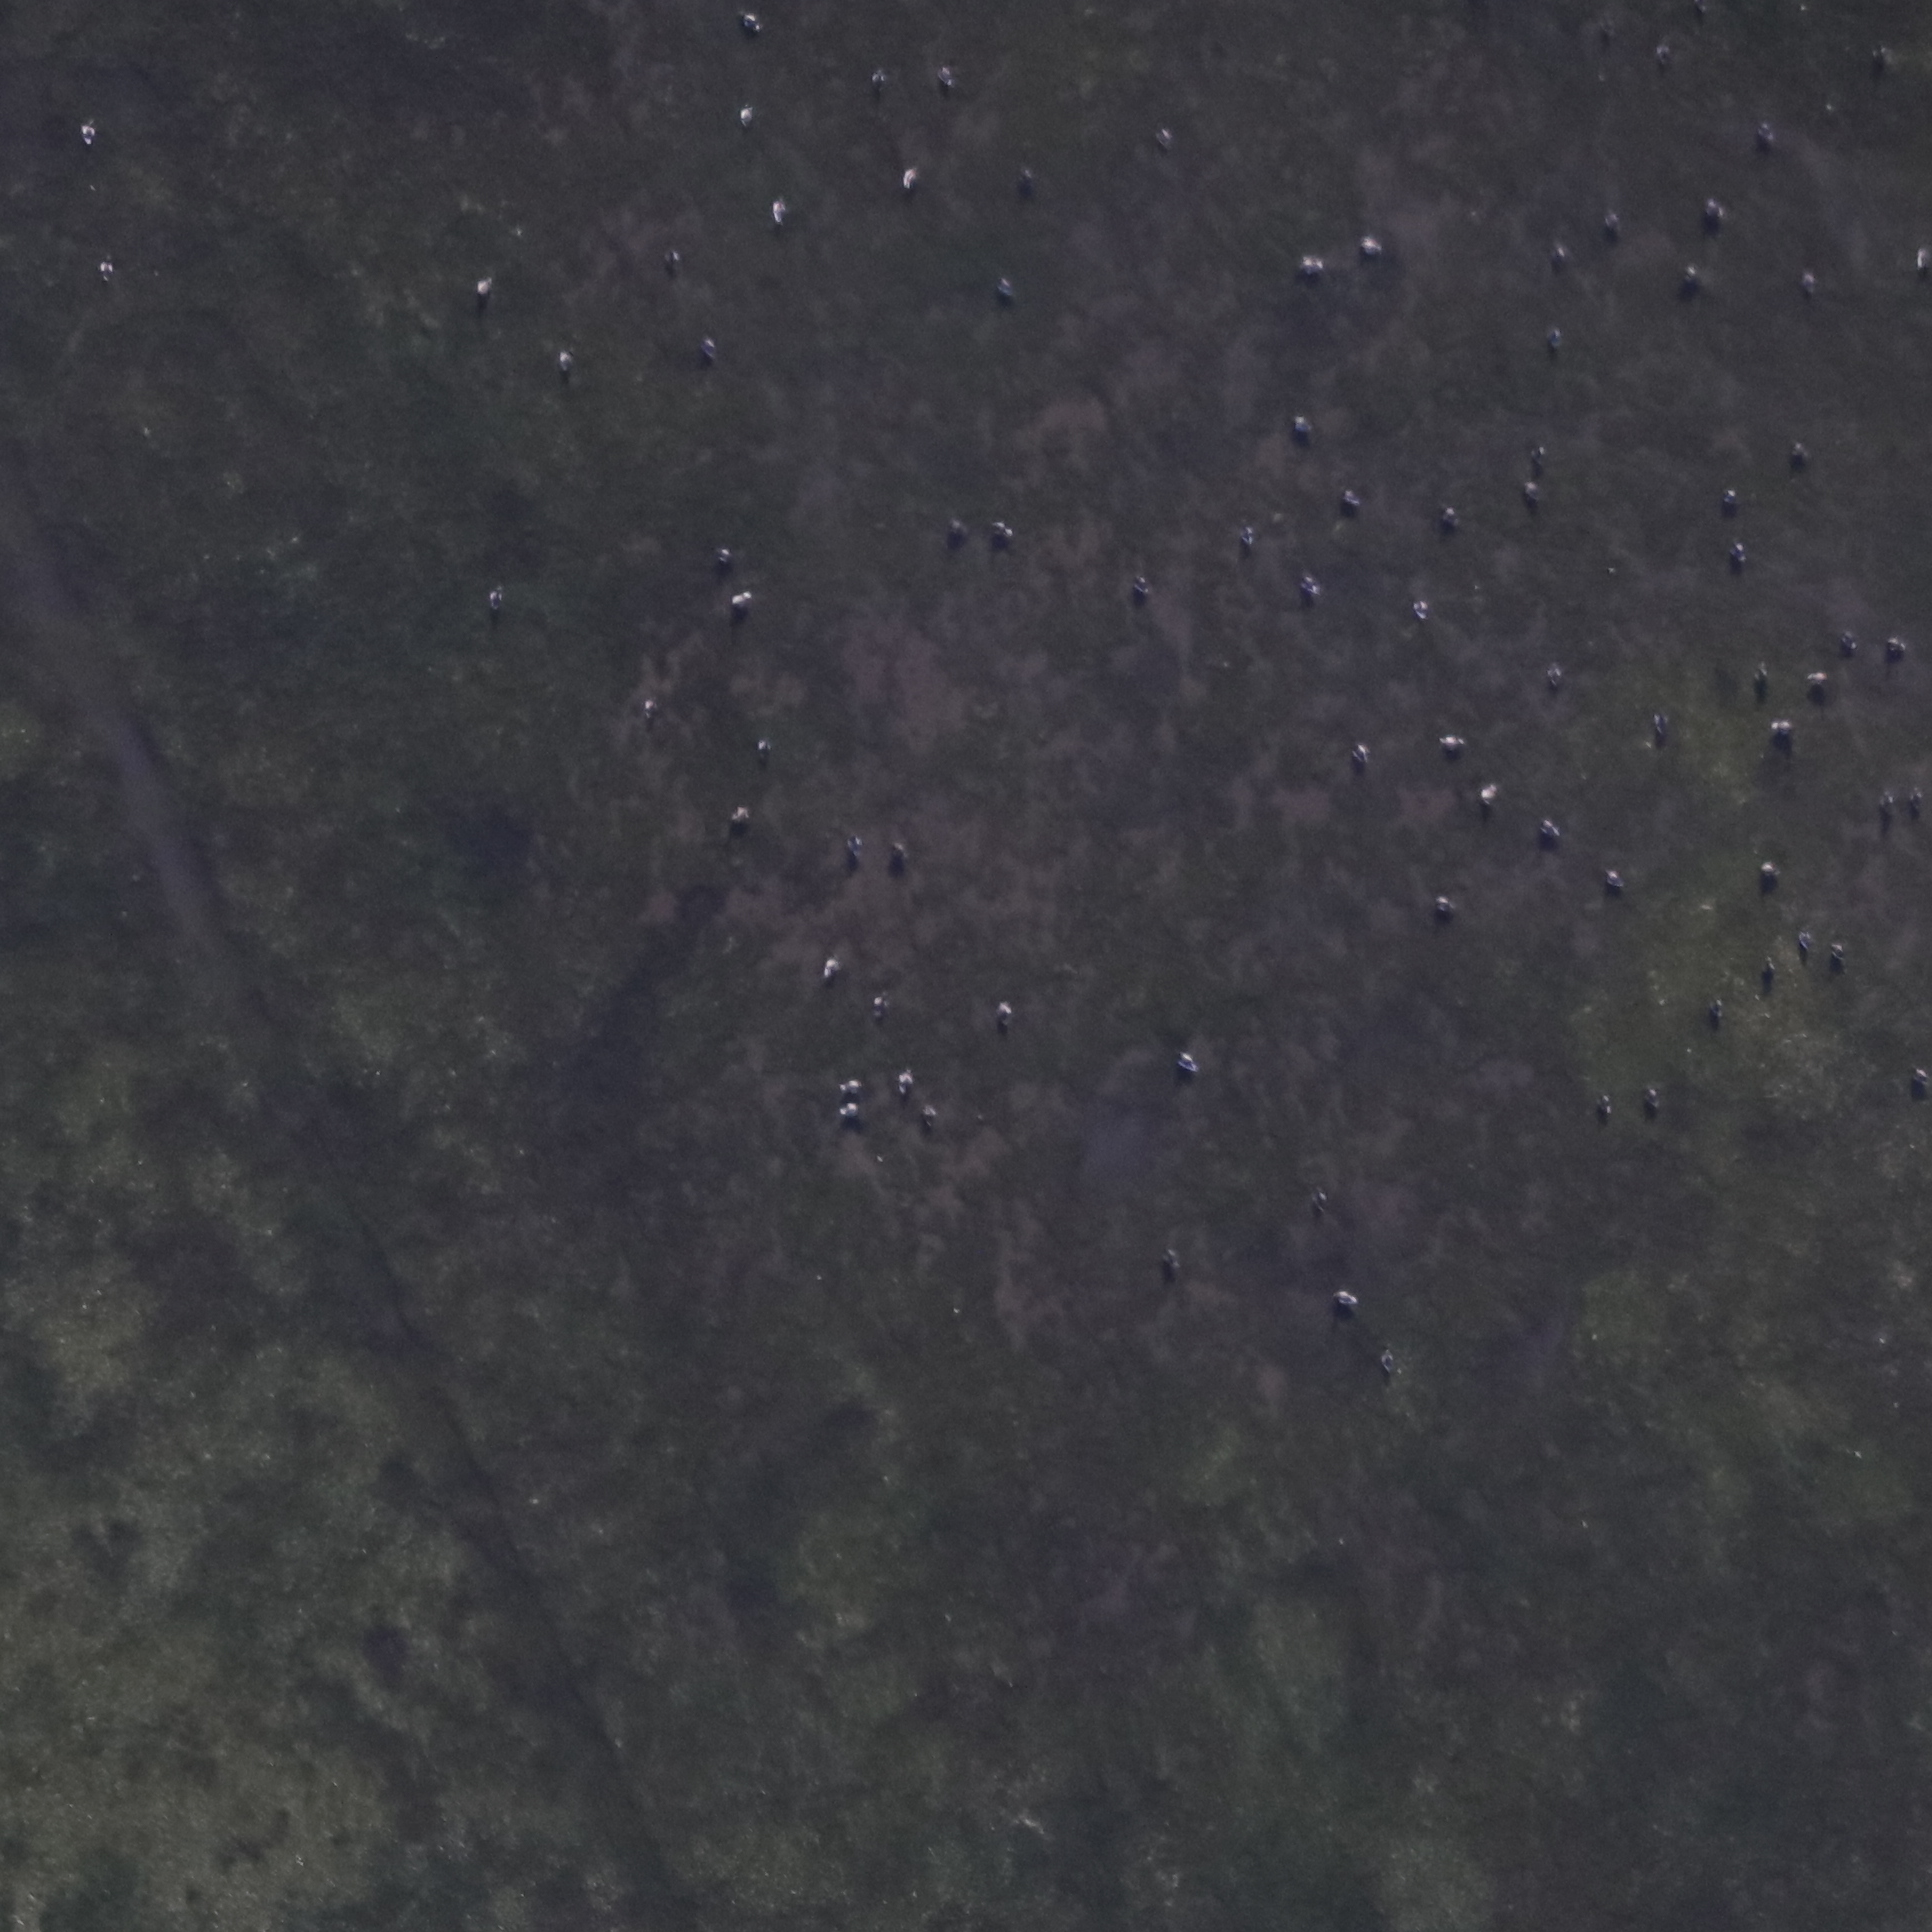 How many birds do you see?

85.